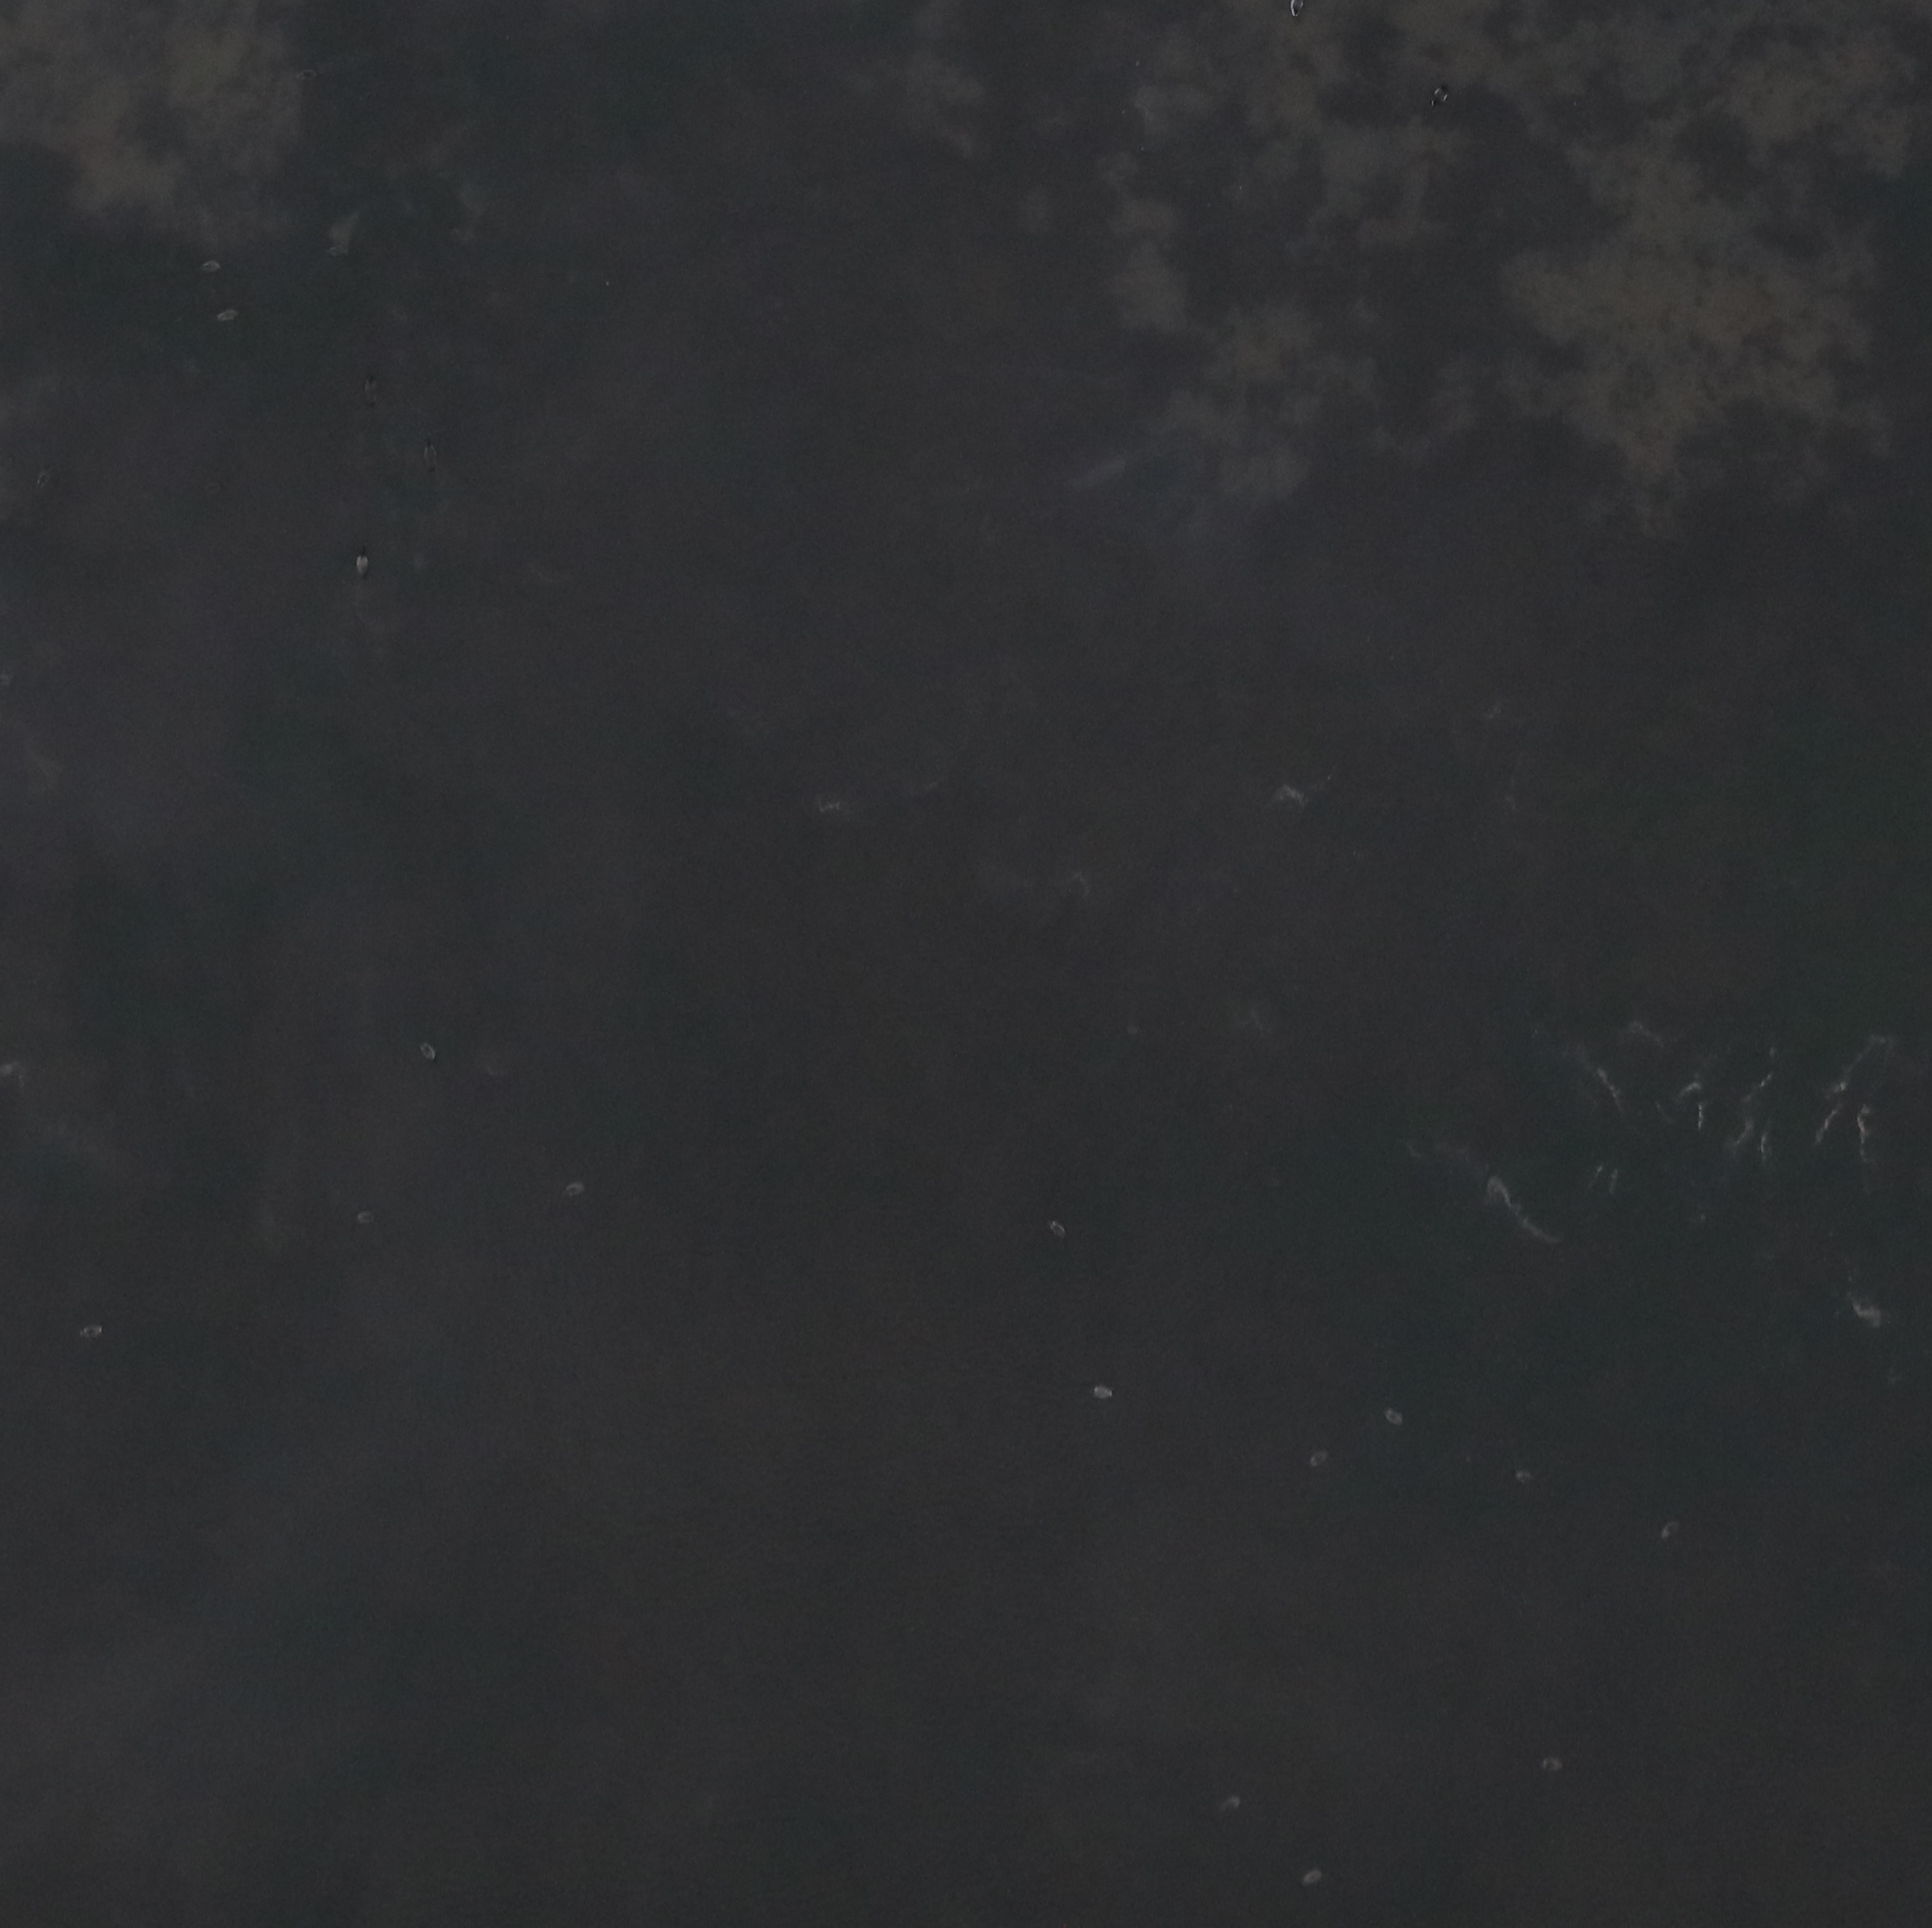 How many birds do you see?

25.